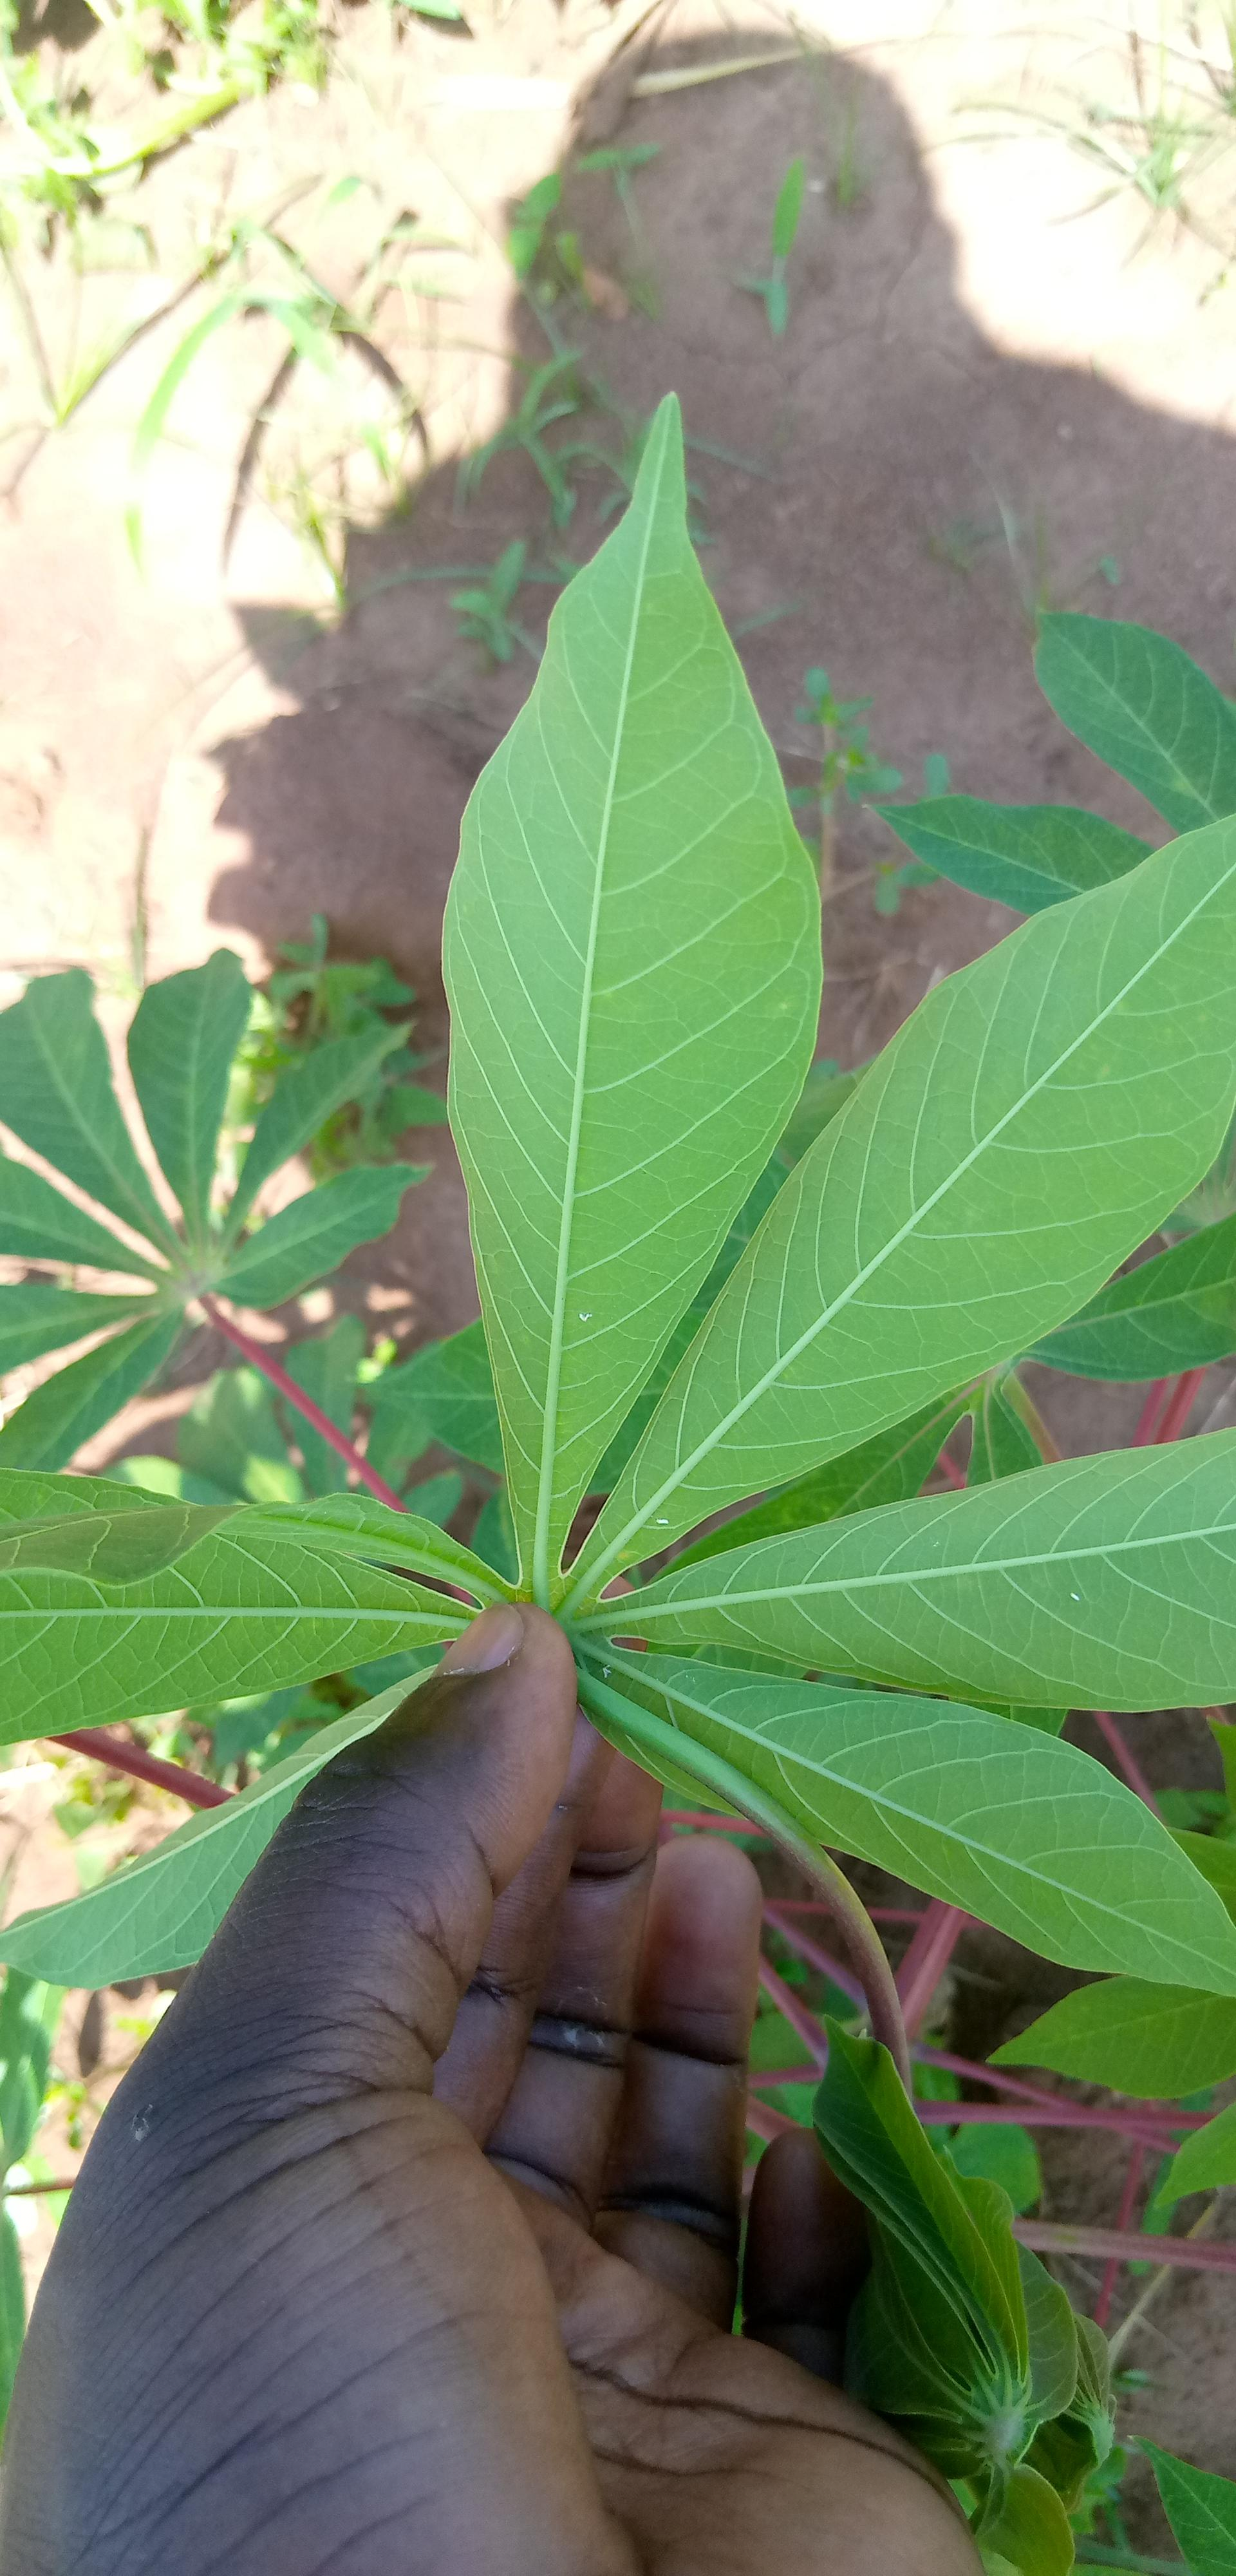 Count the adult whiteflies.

4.